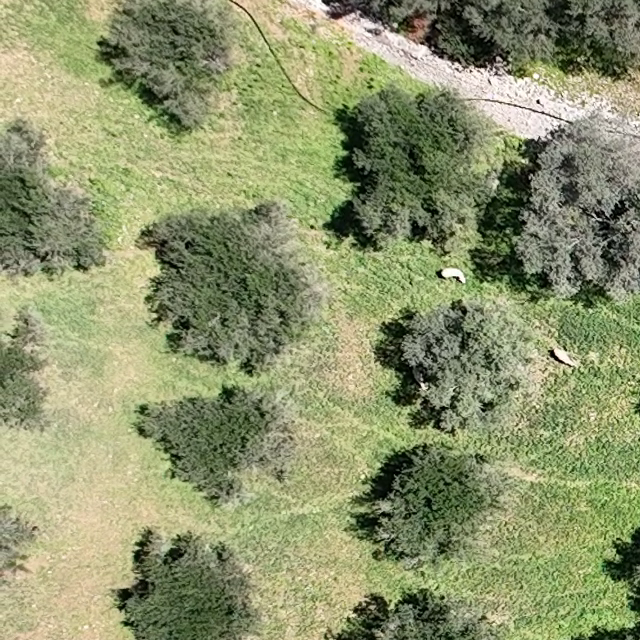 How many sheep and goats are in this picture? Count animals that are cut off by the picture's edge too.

3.